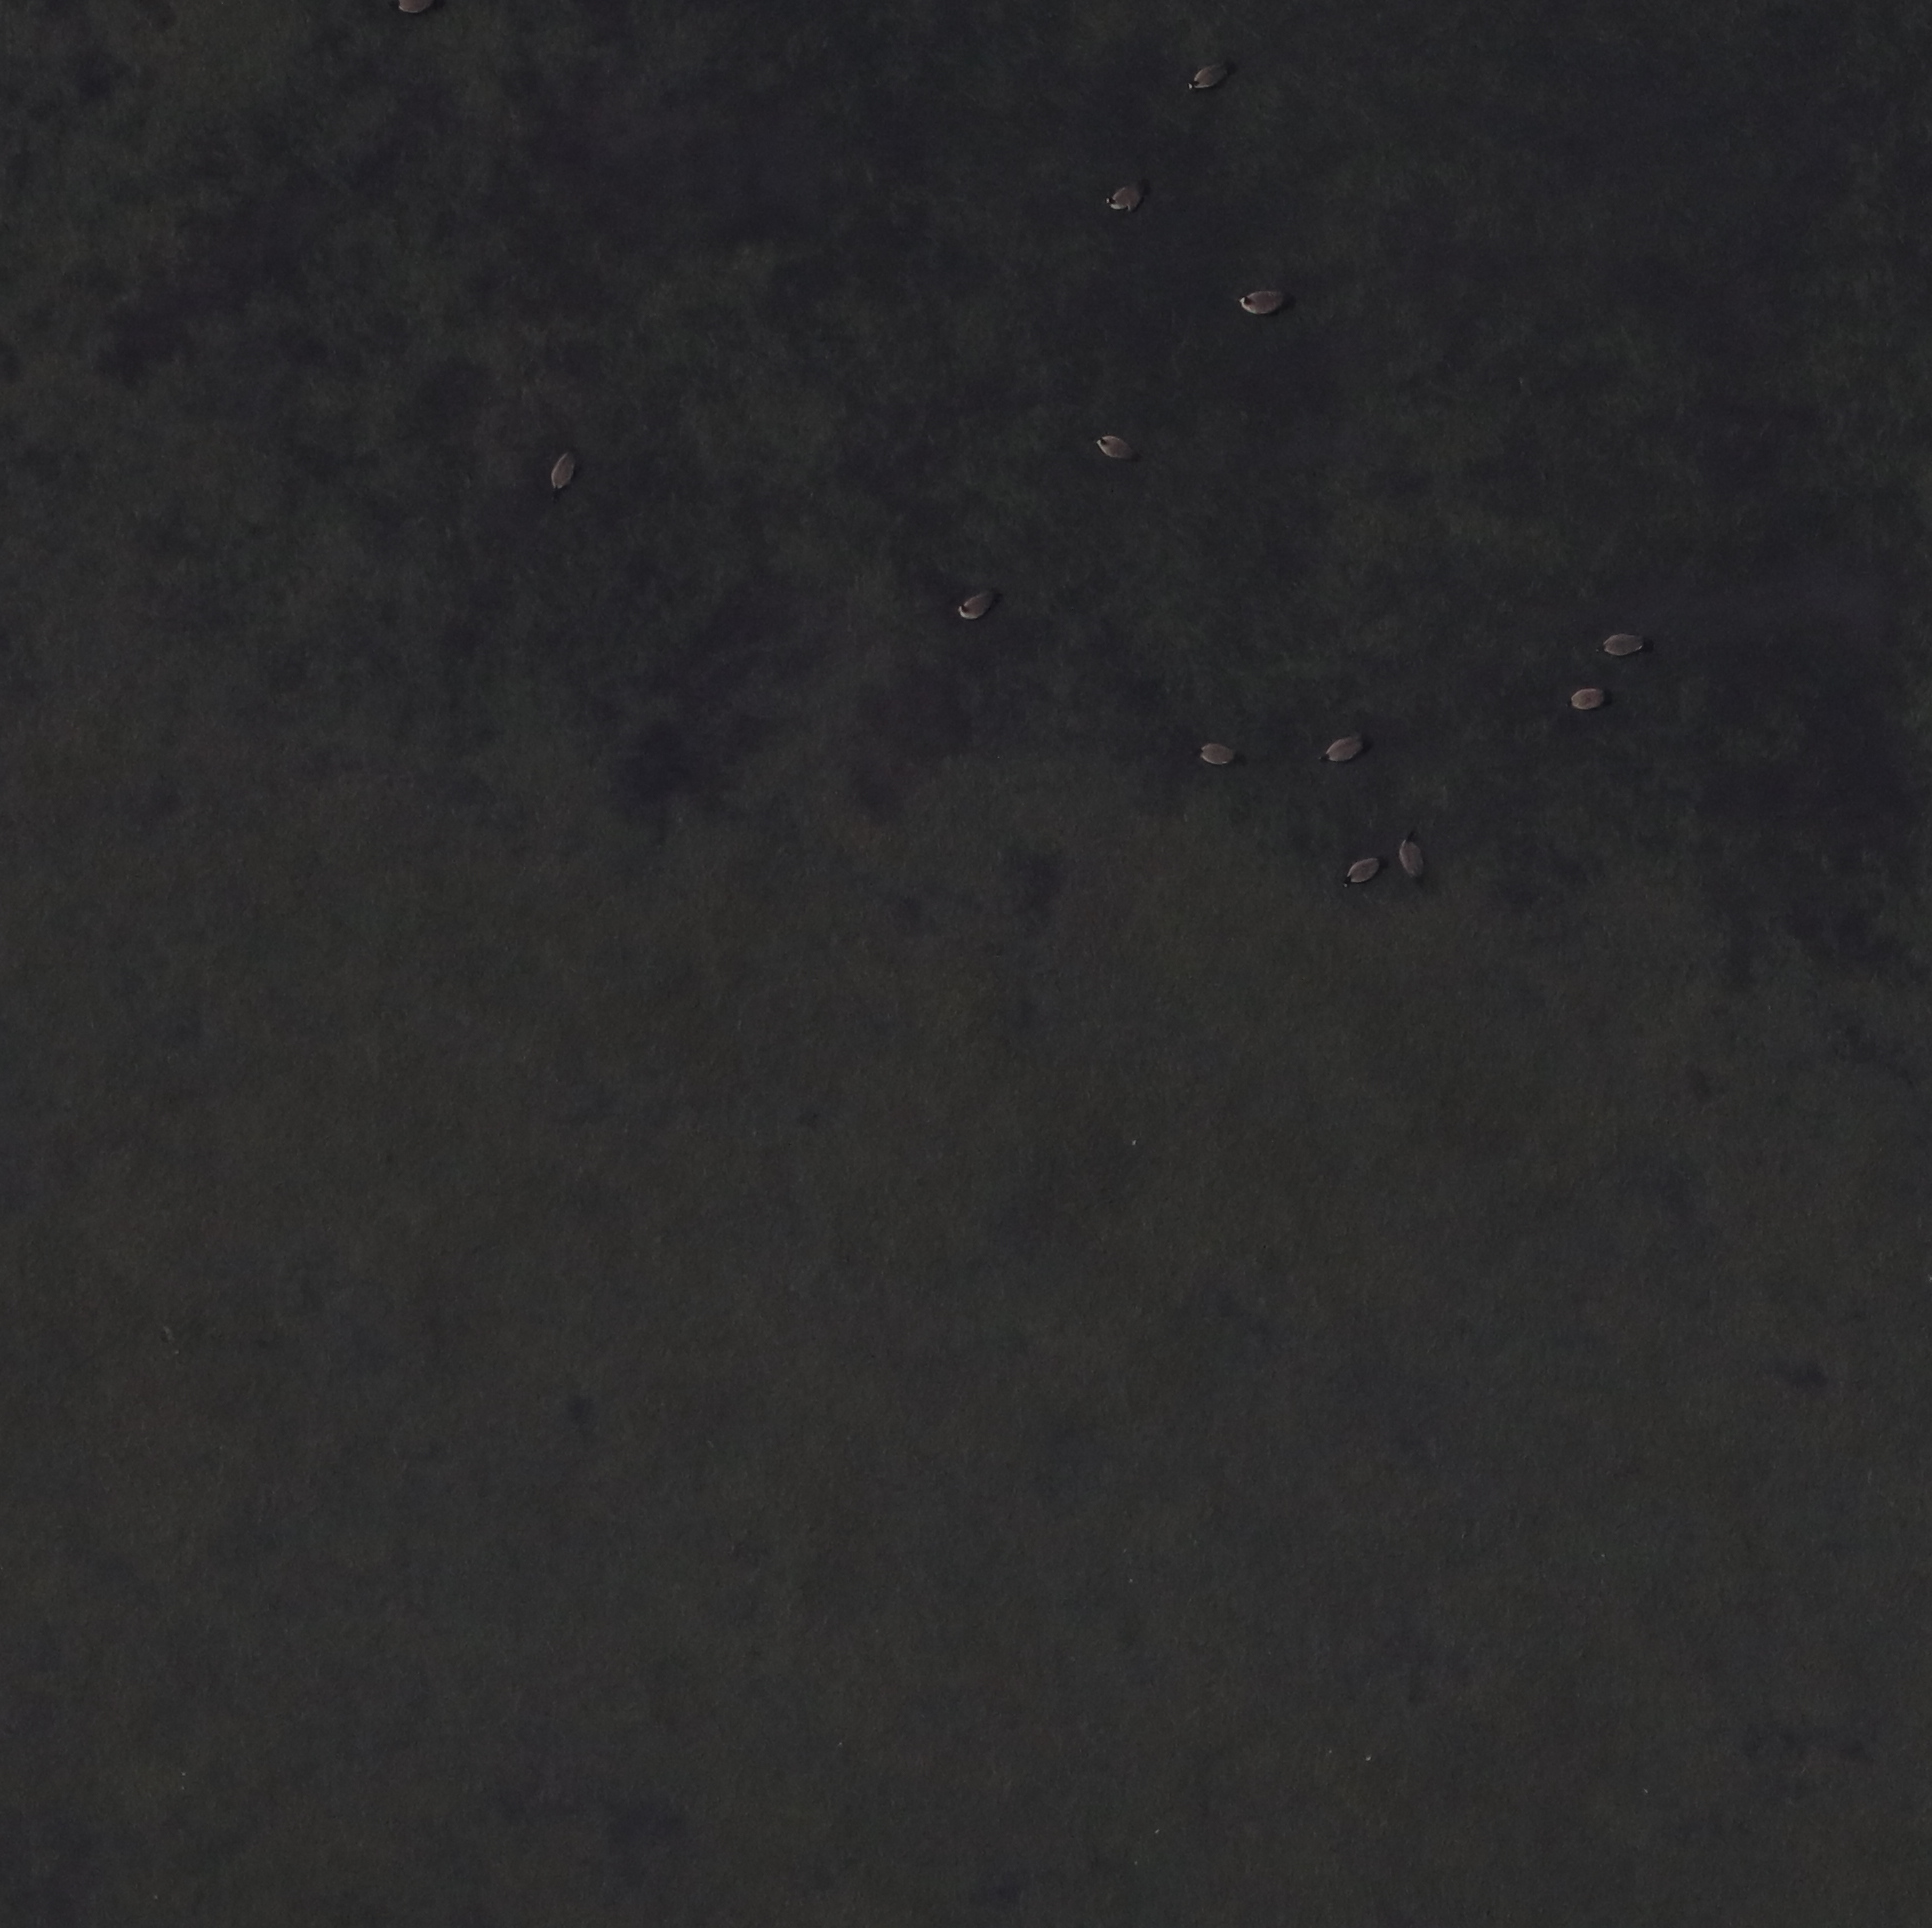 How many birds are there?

13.